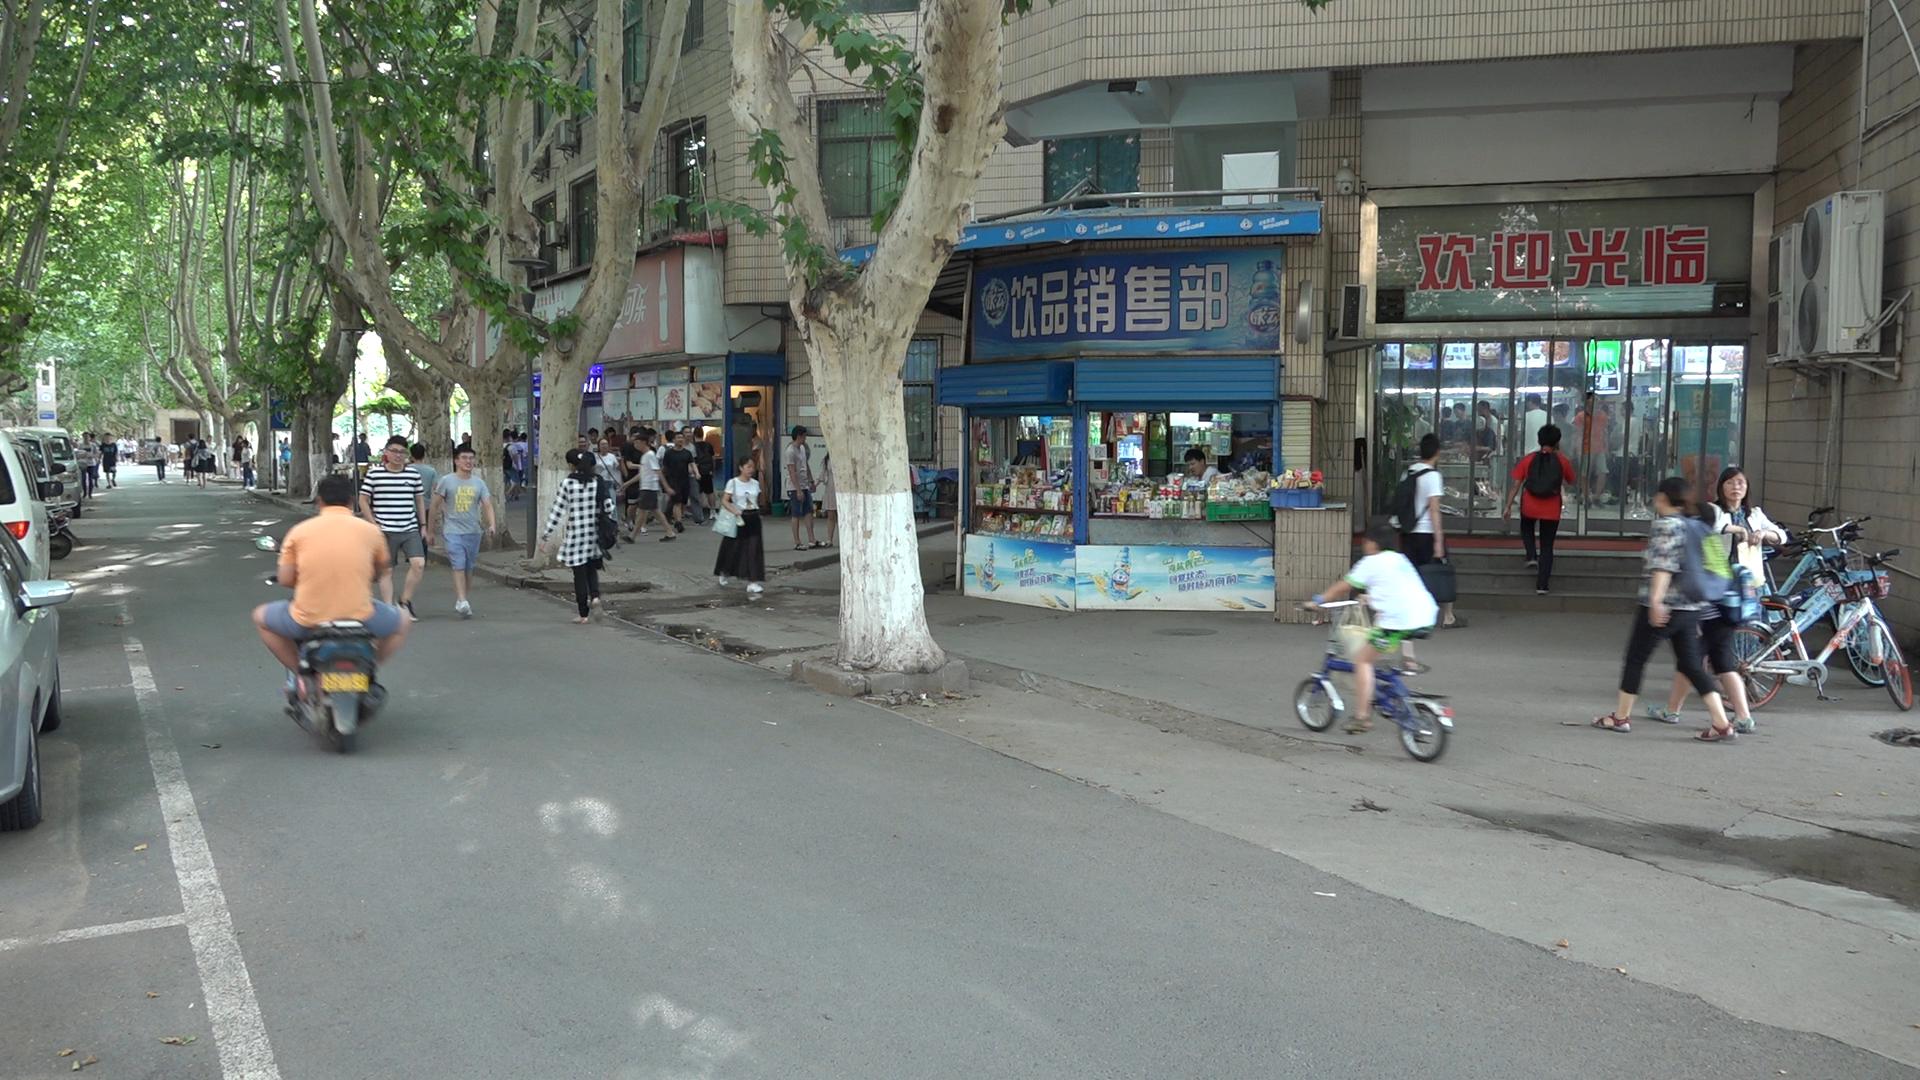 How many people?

60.